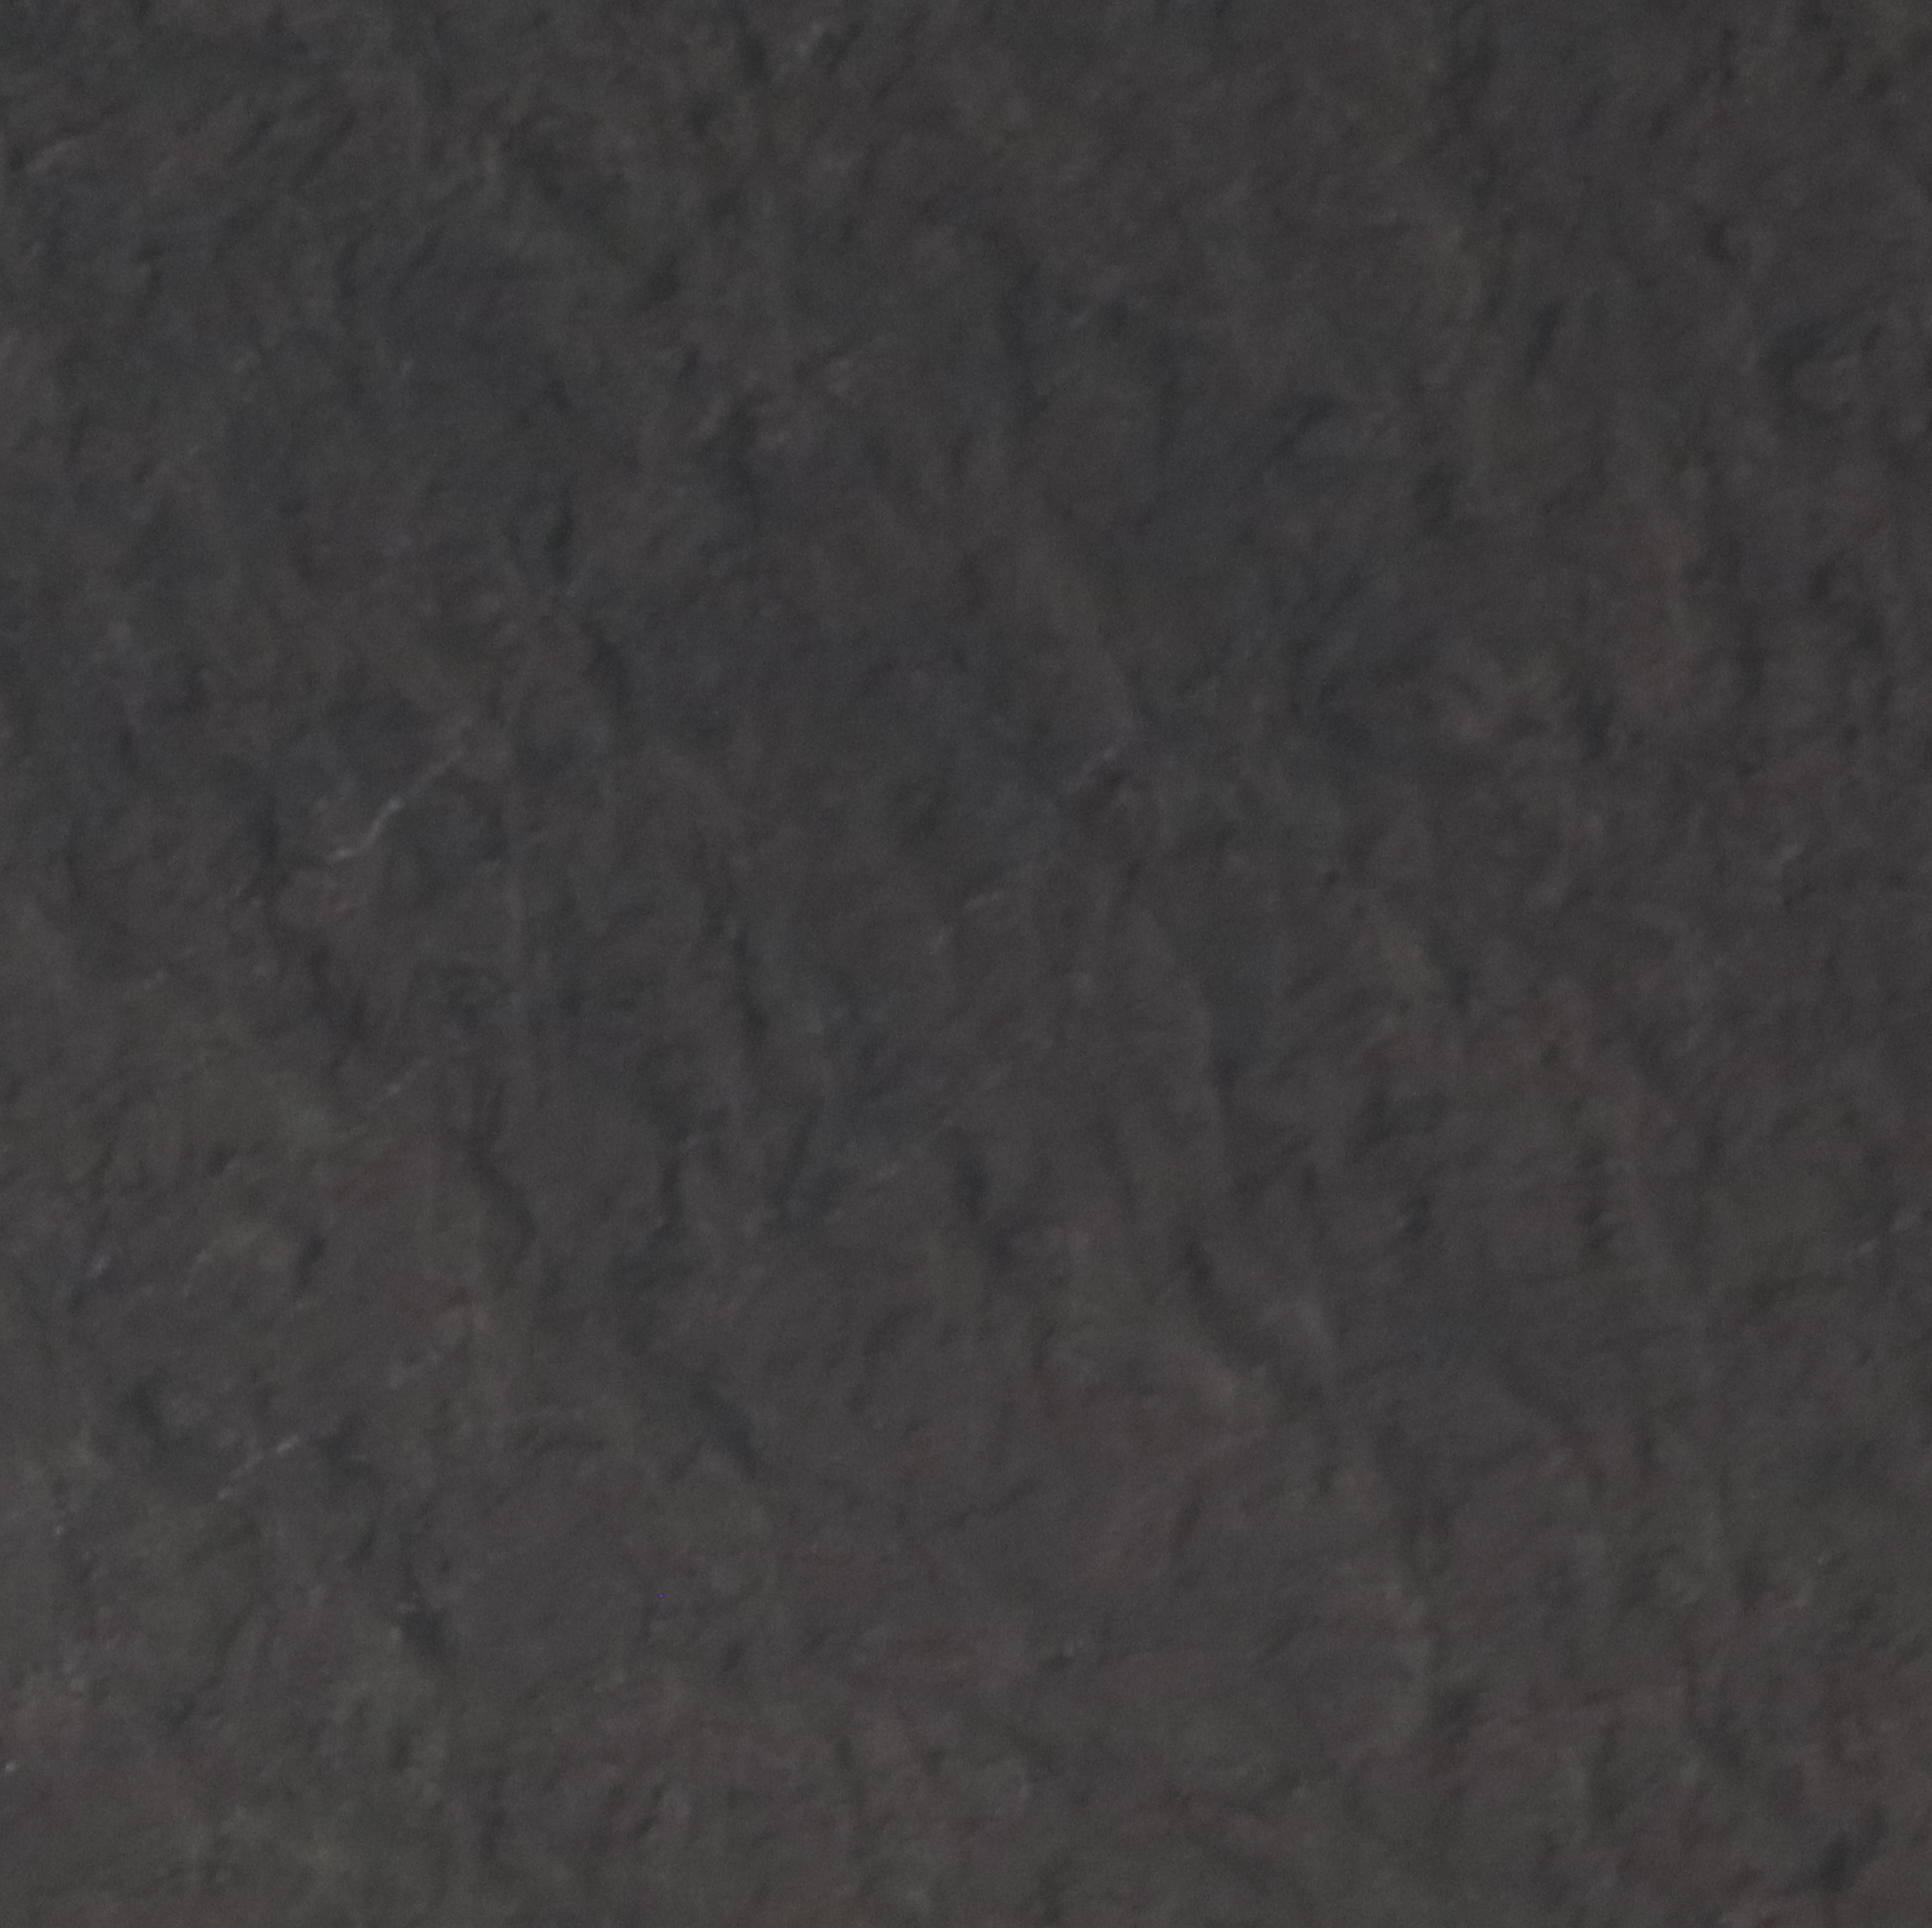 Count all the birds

0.